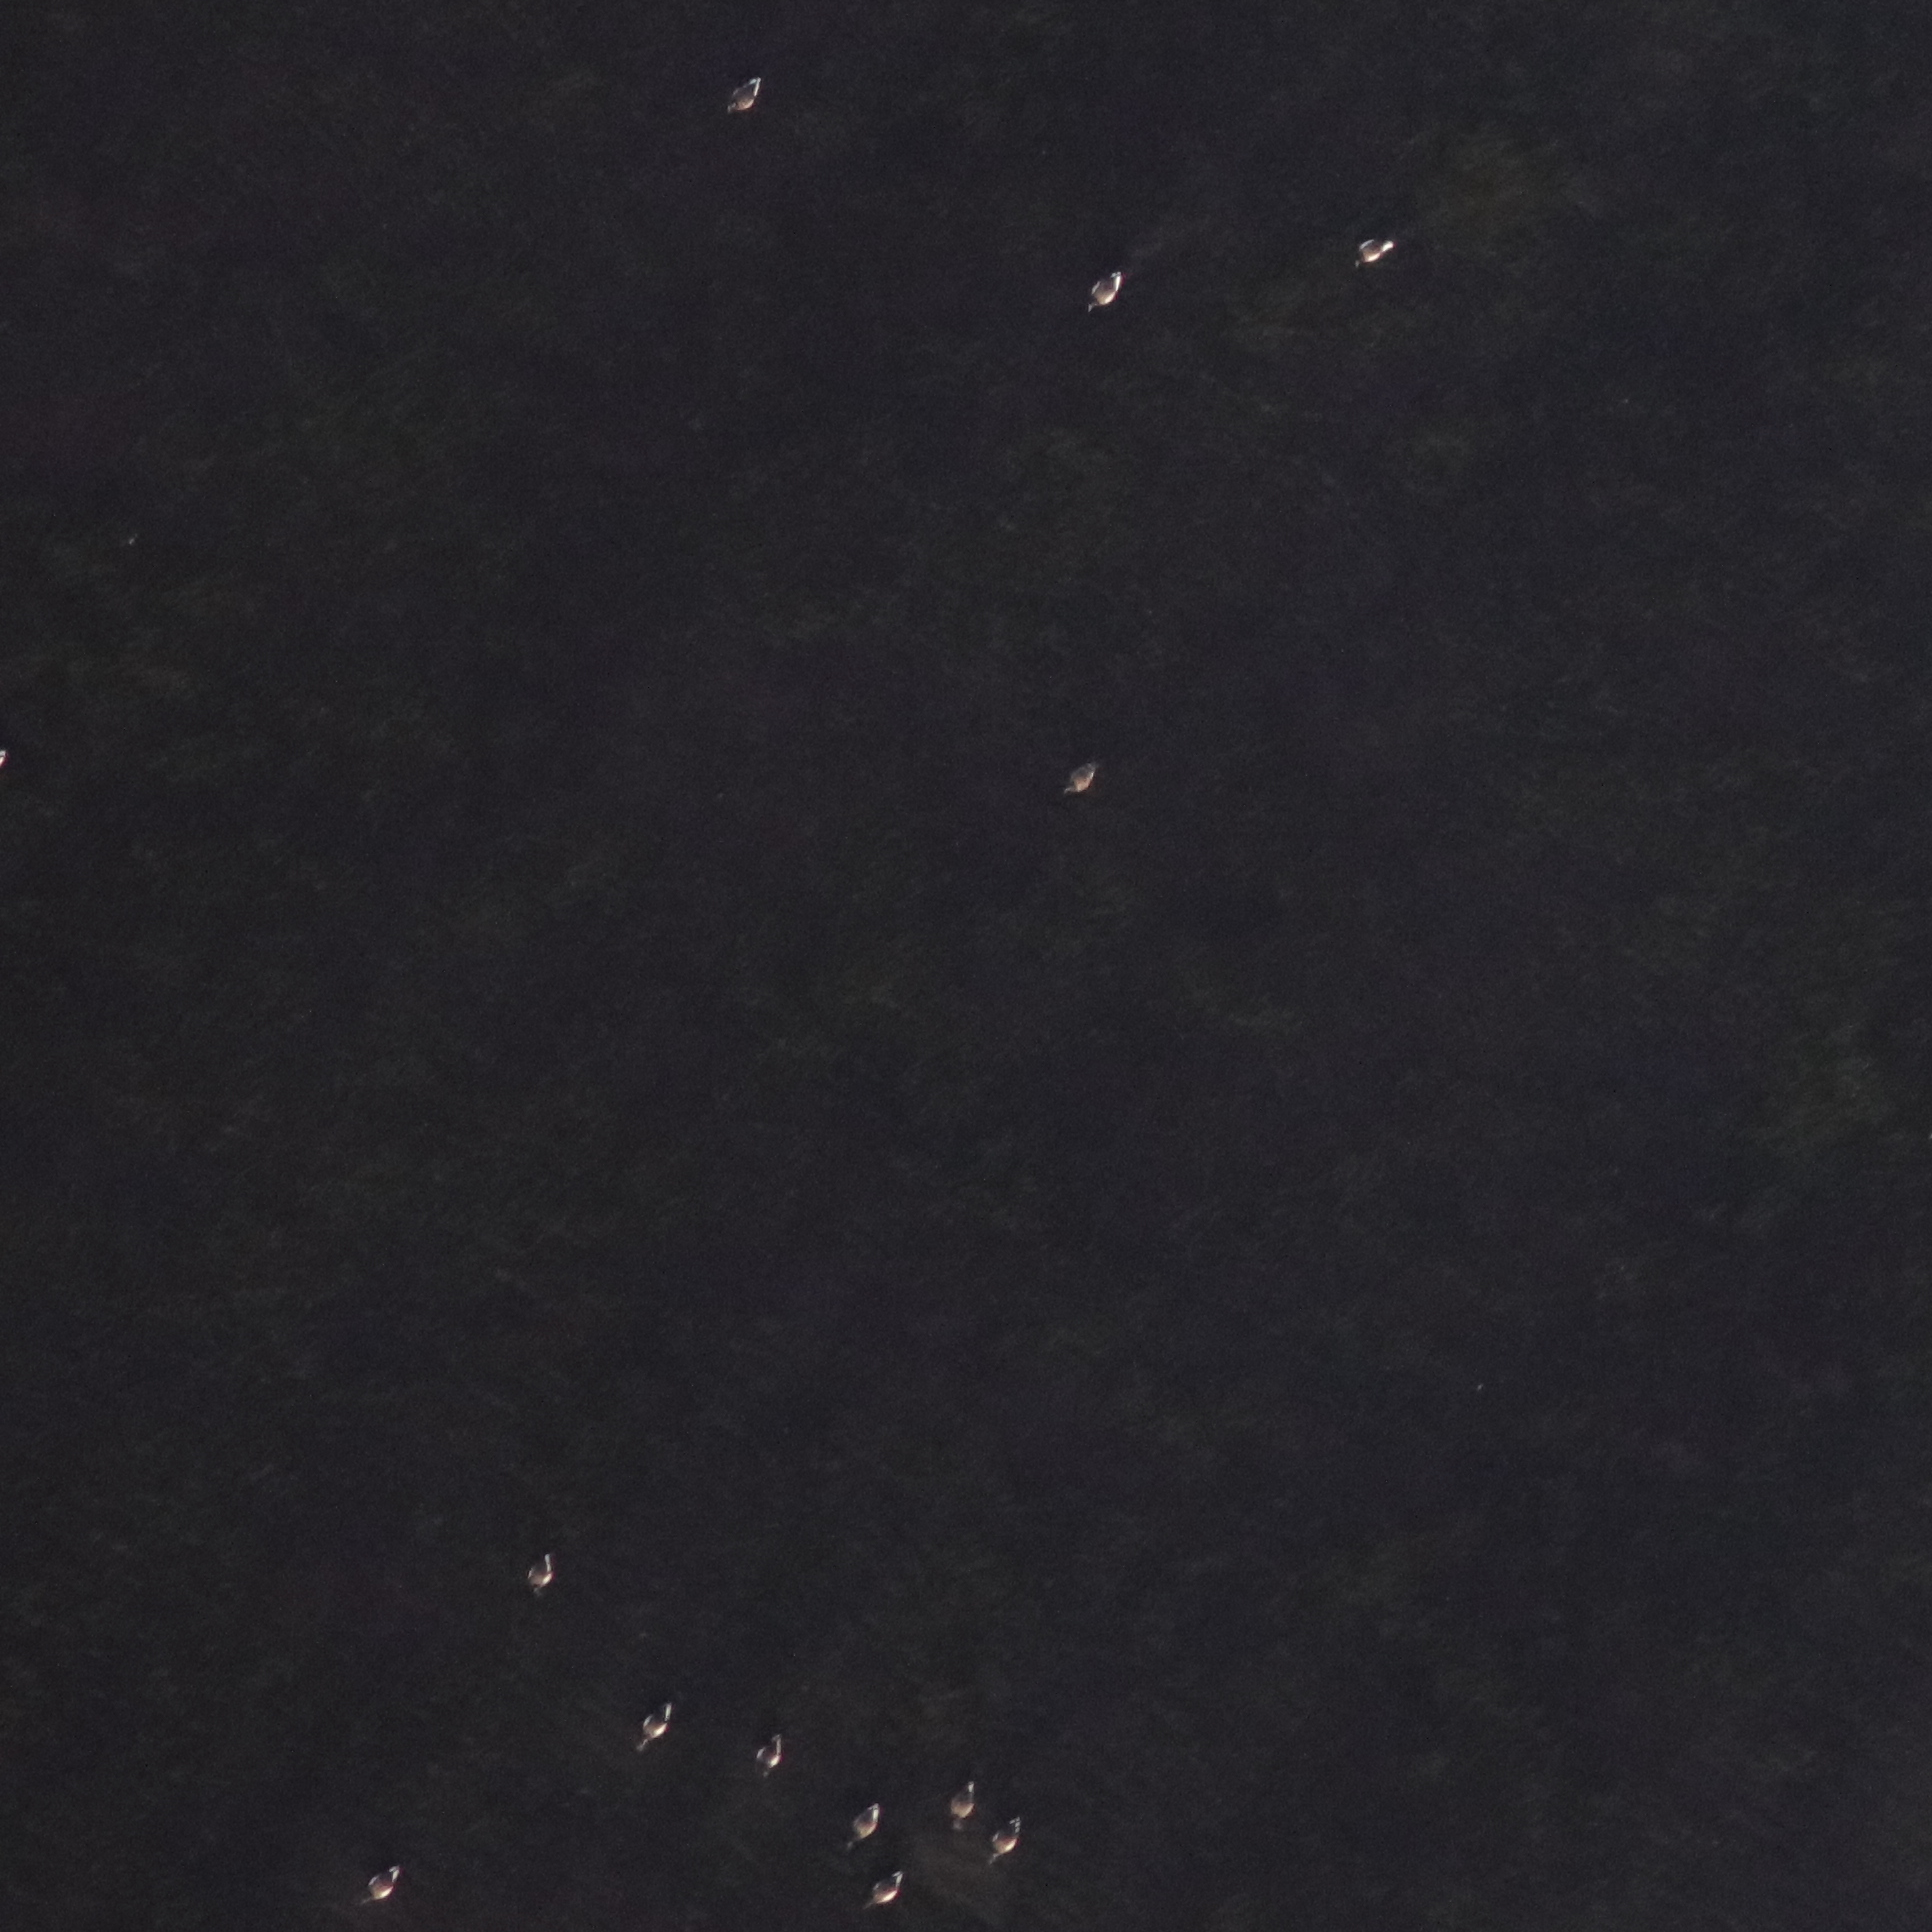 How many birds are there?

12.